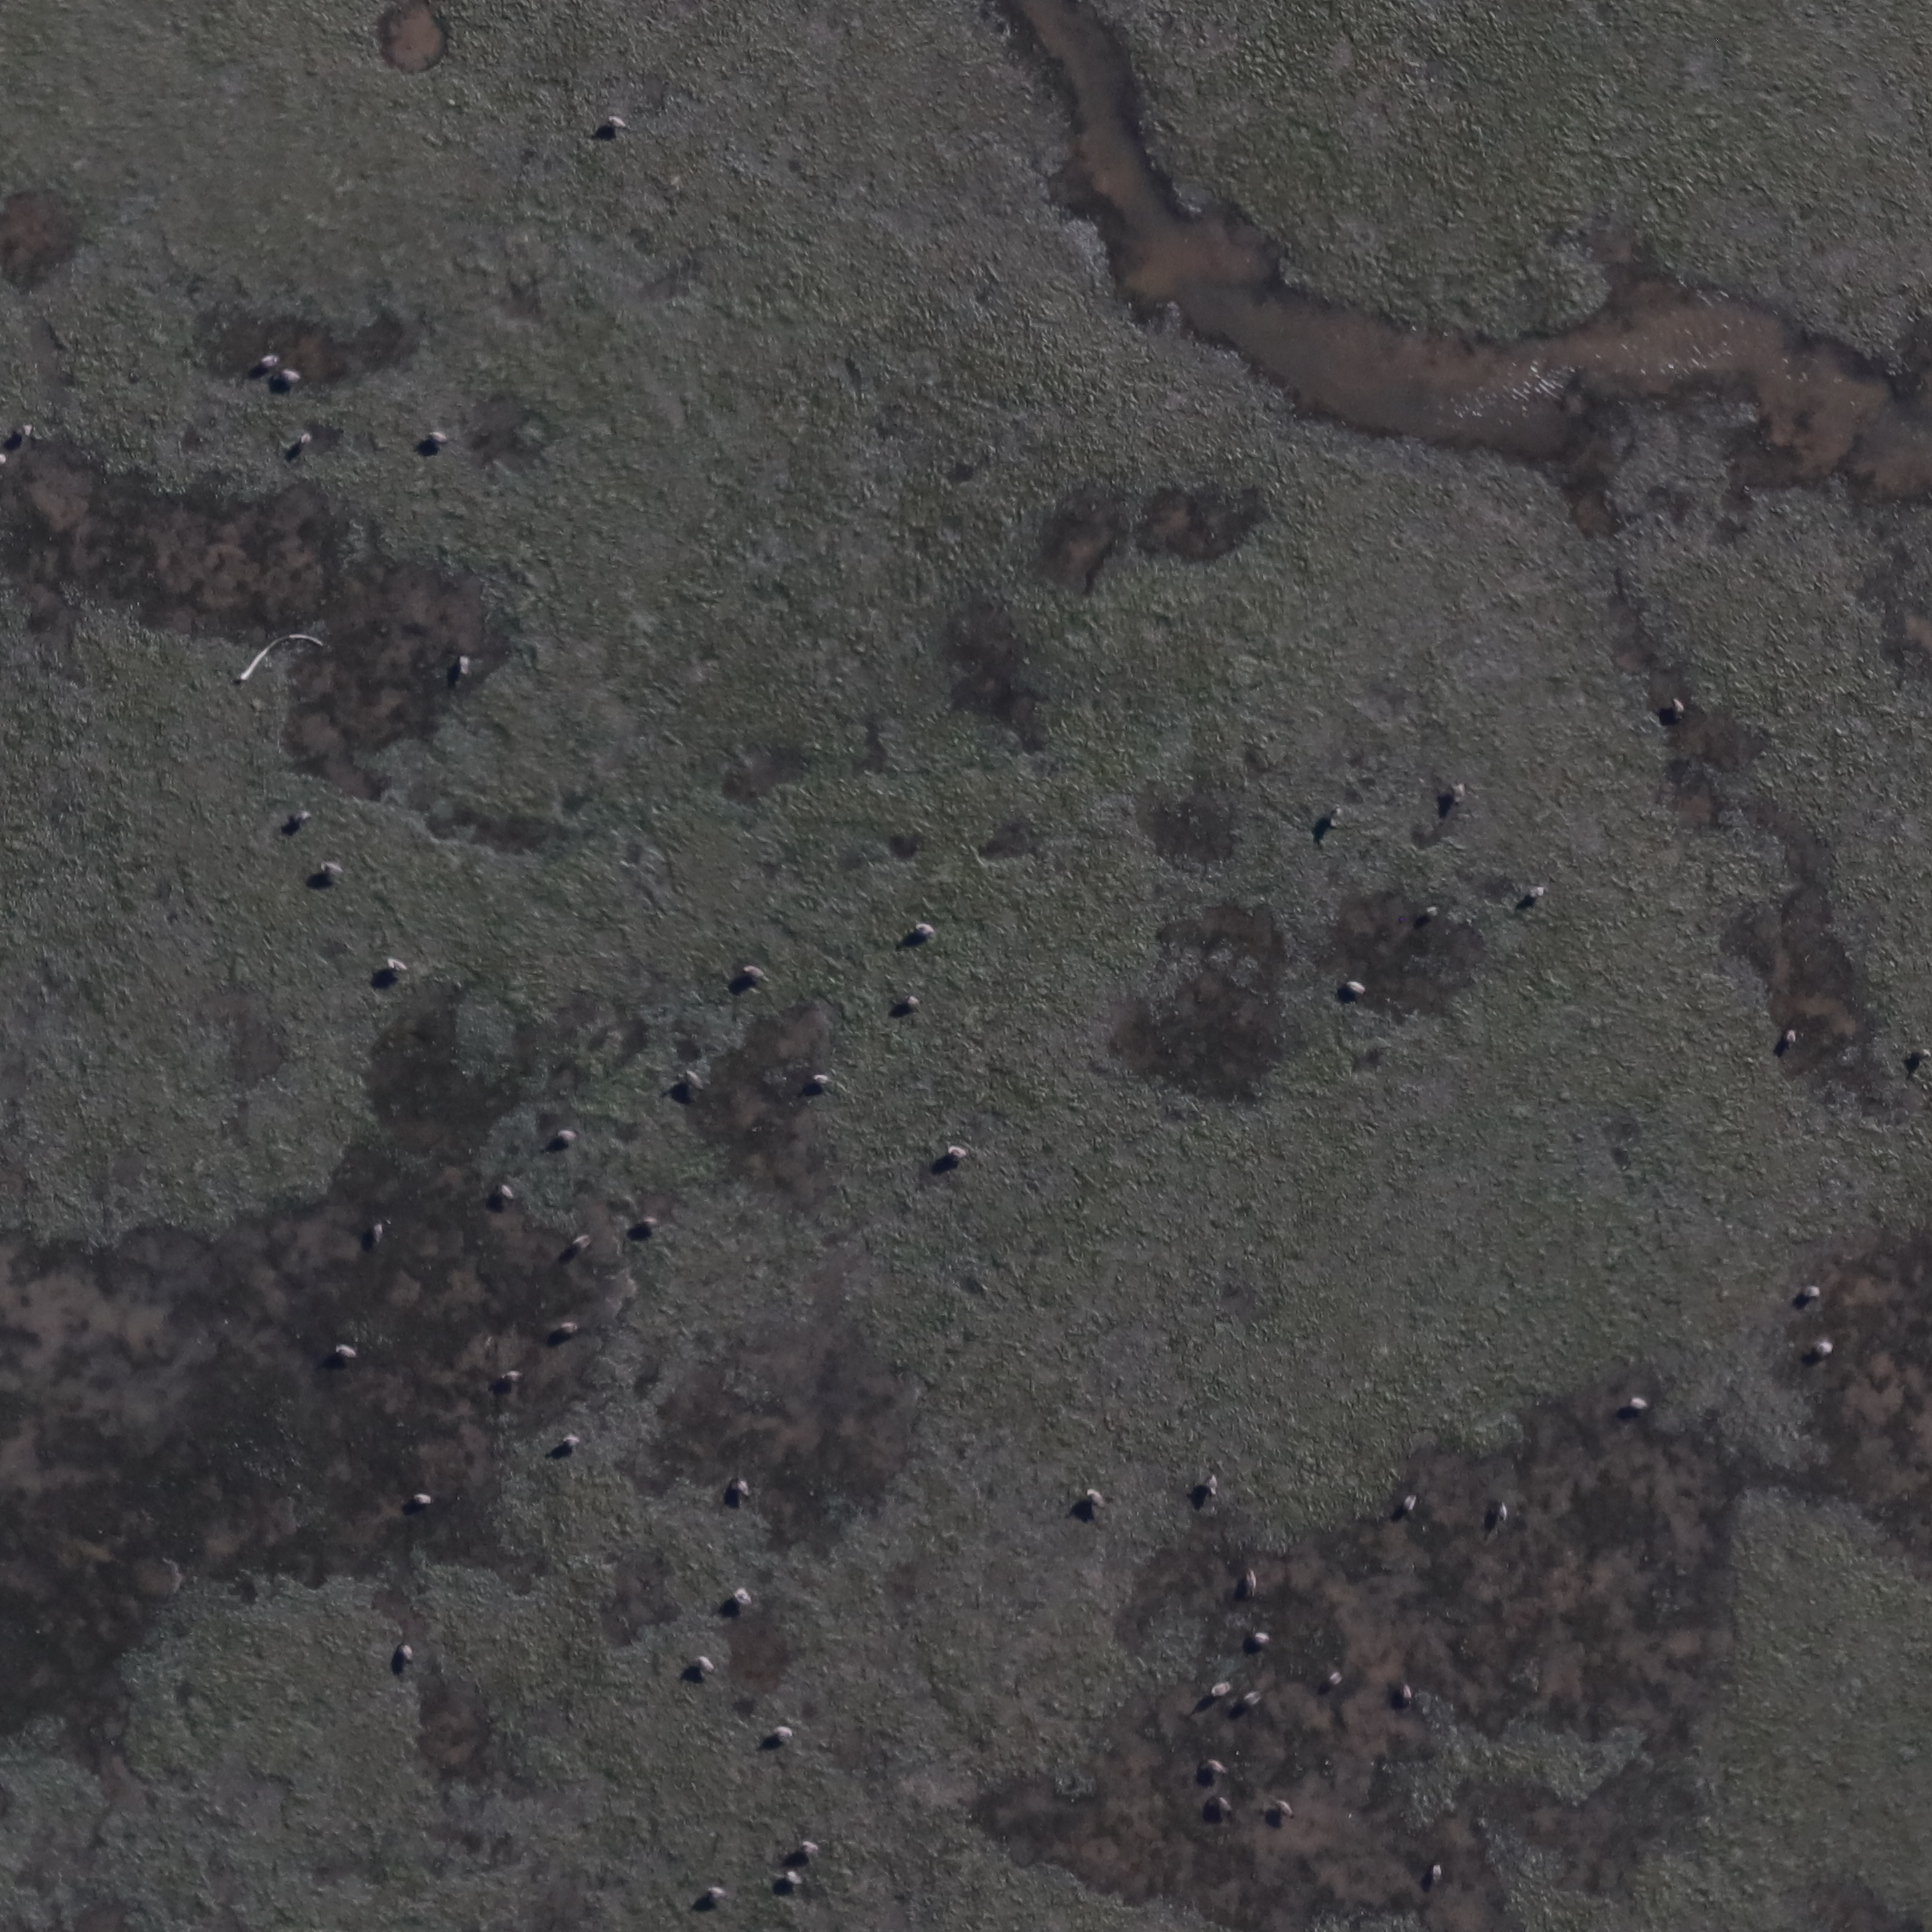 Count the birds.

59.